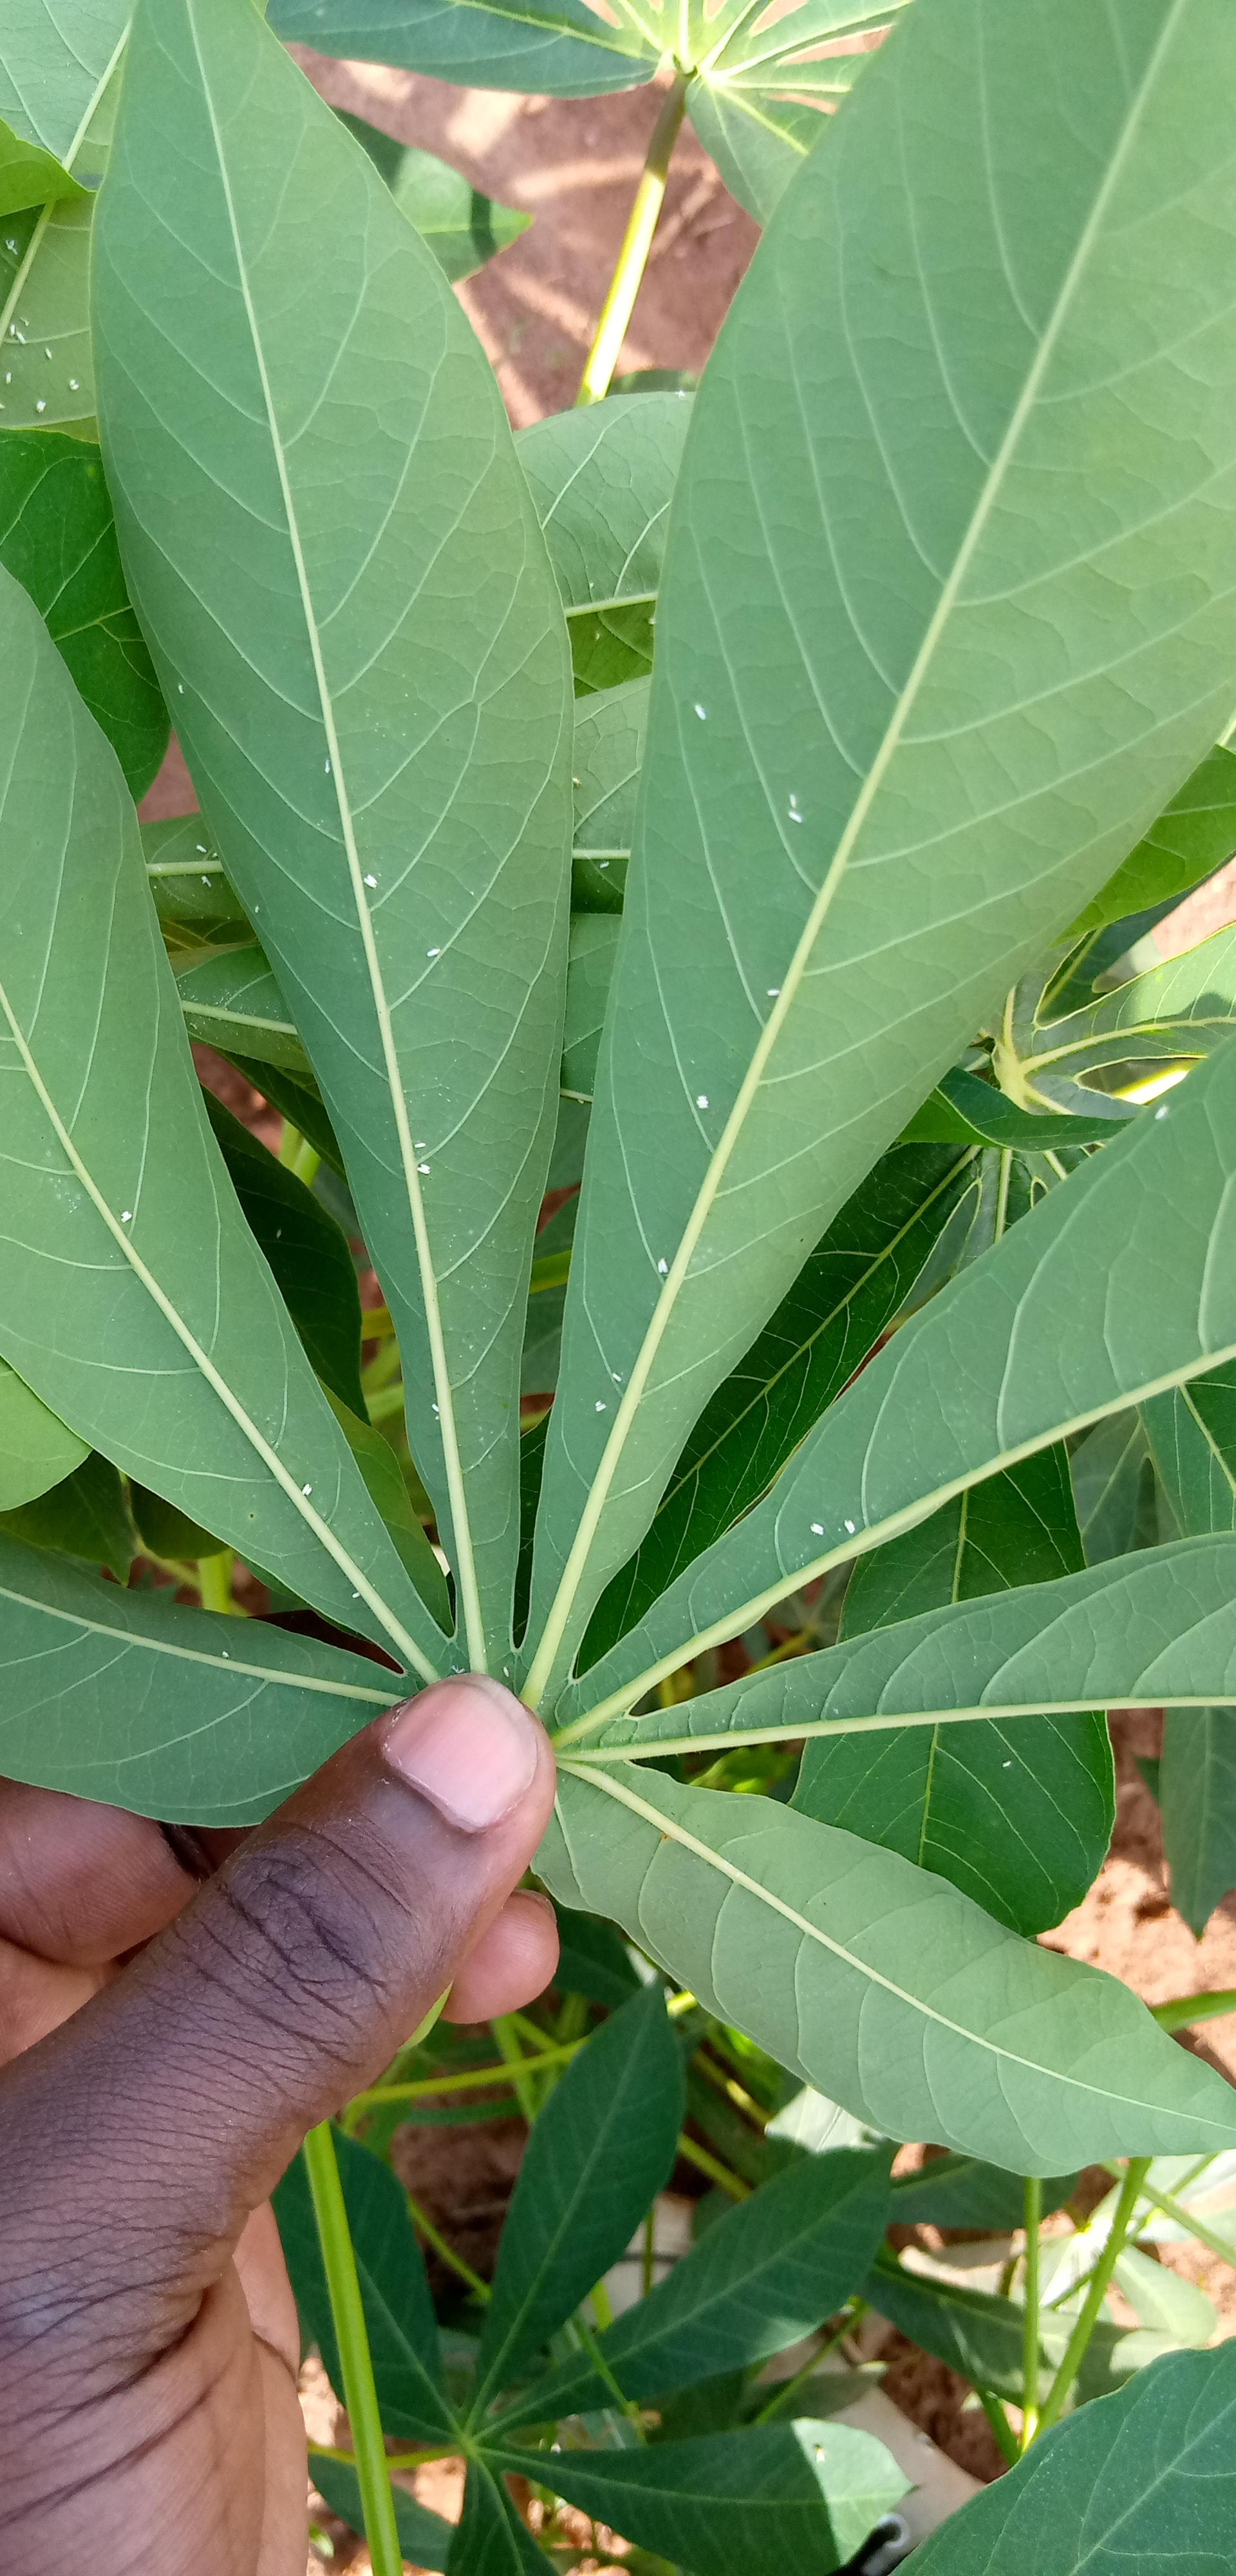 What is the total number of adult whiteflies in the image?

41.